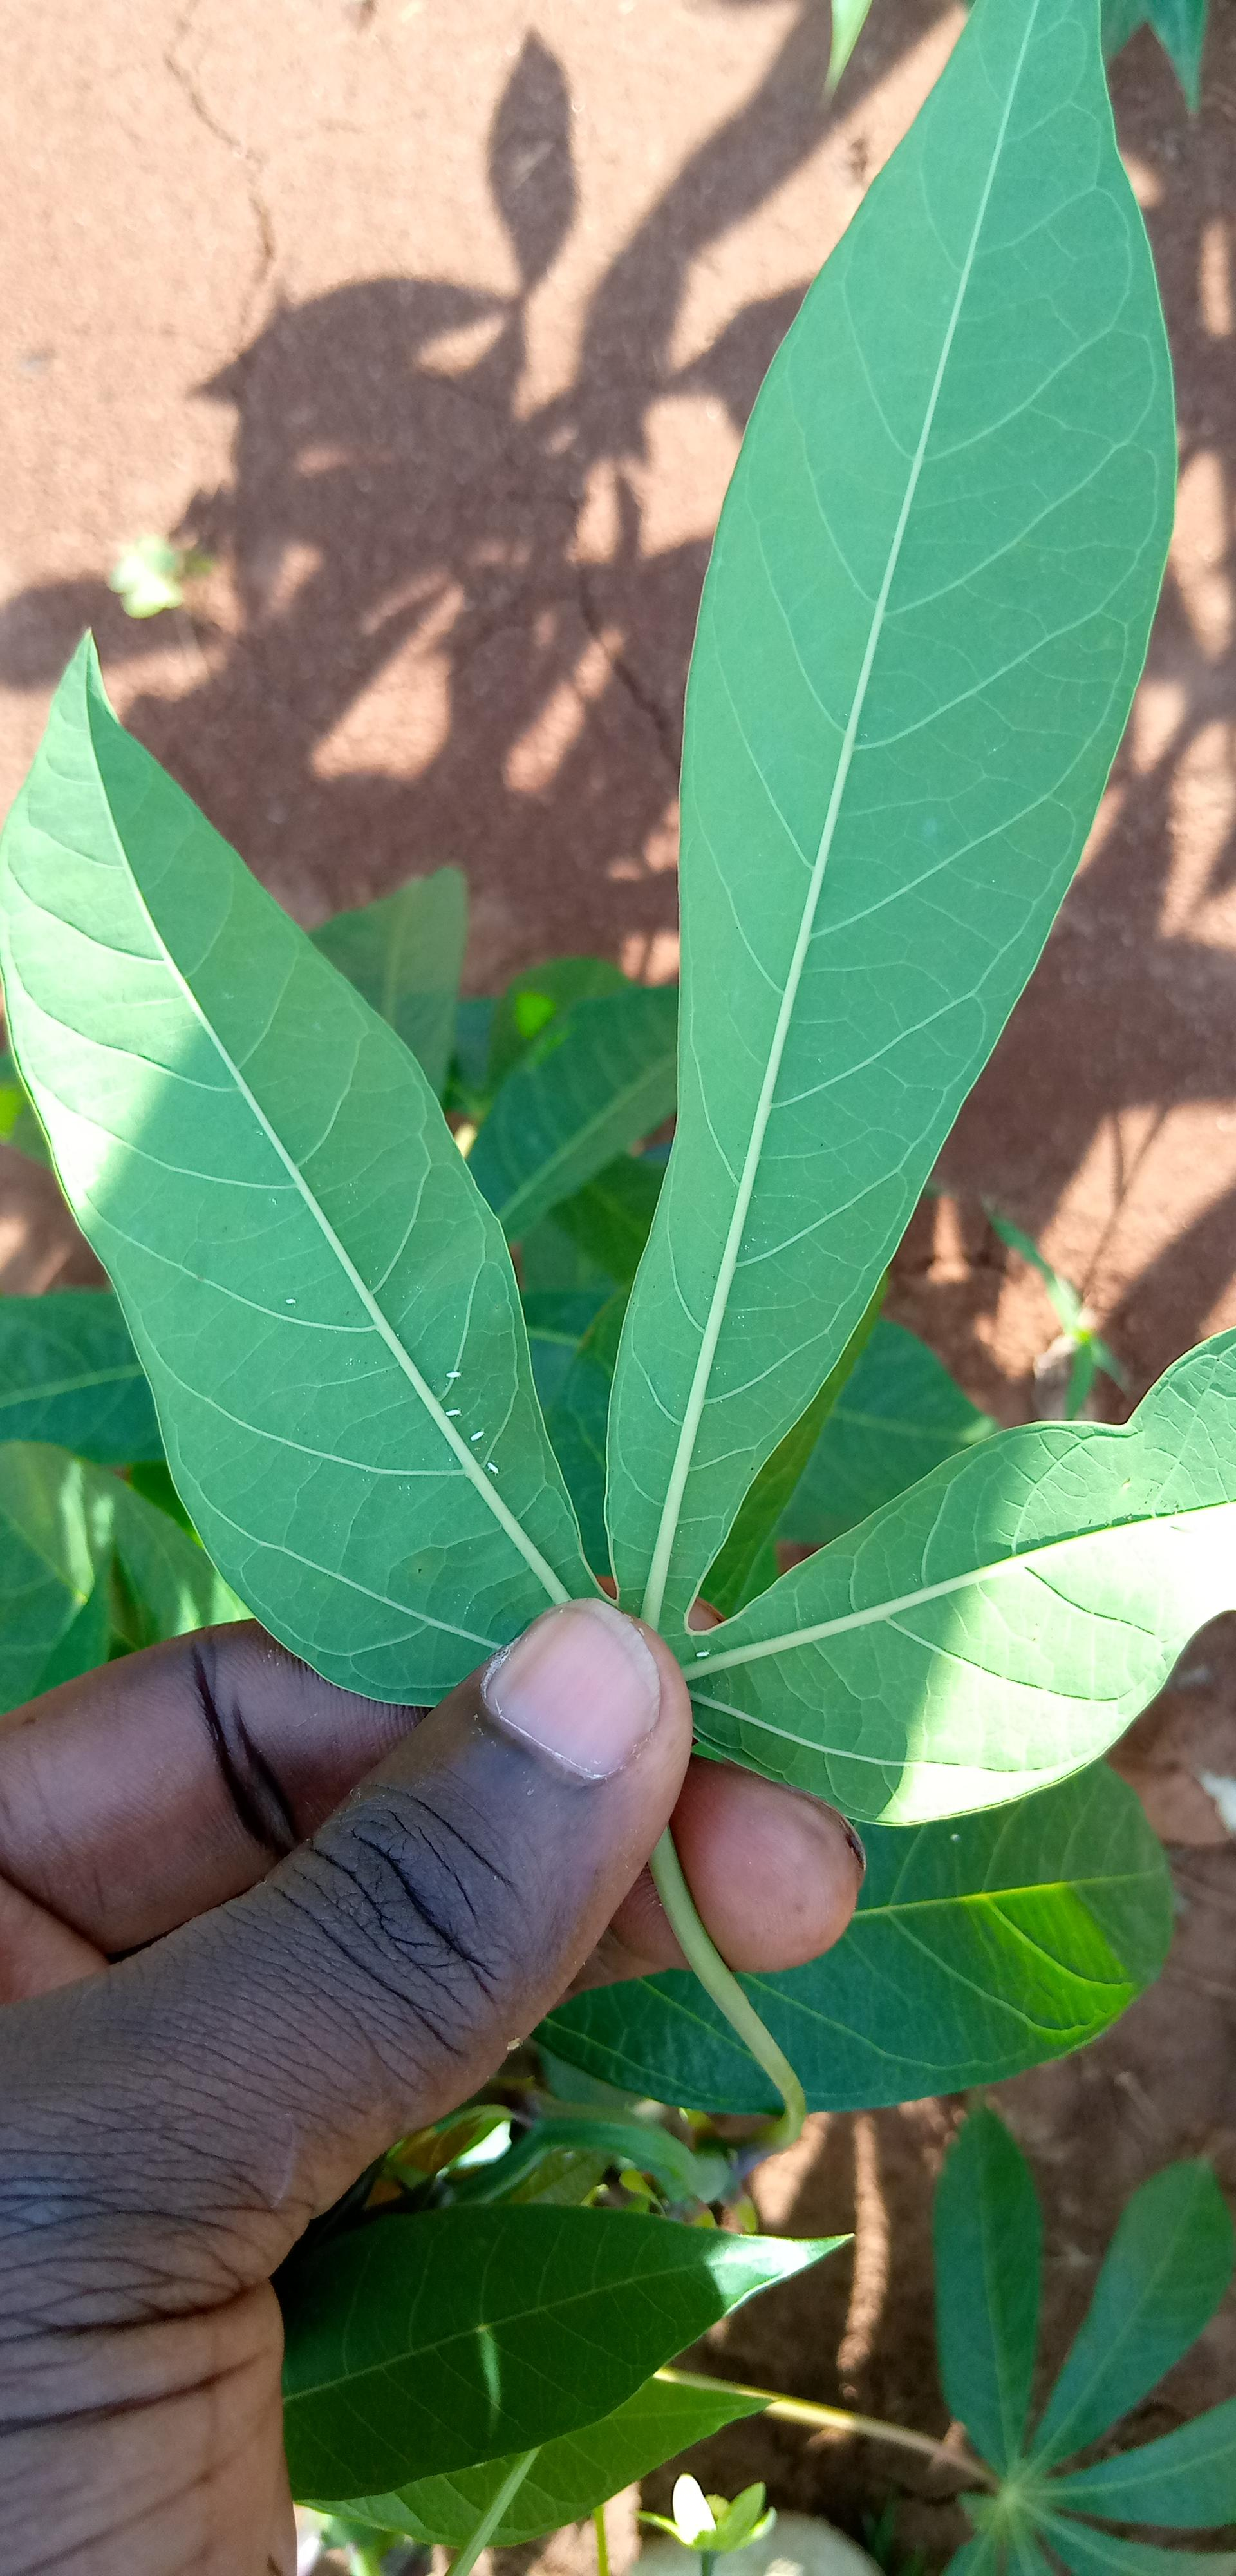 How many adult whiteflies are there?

6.